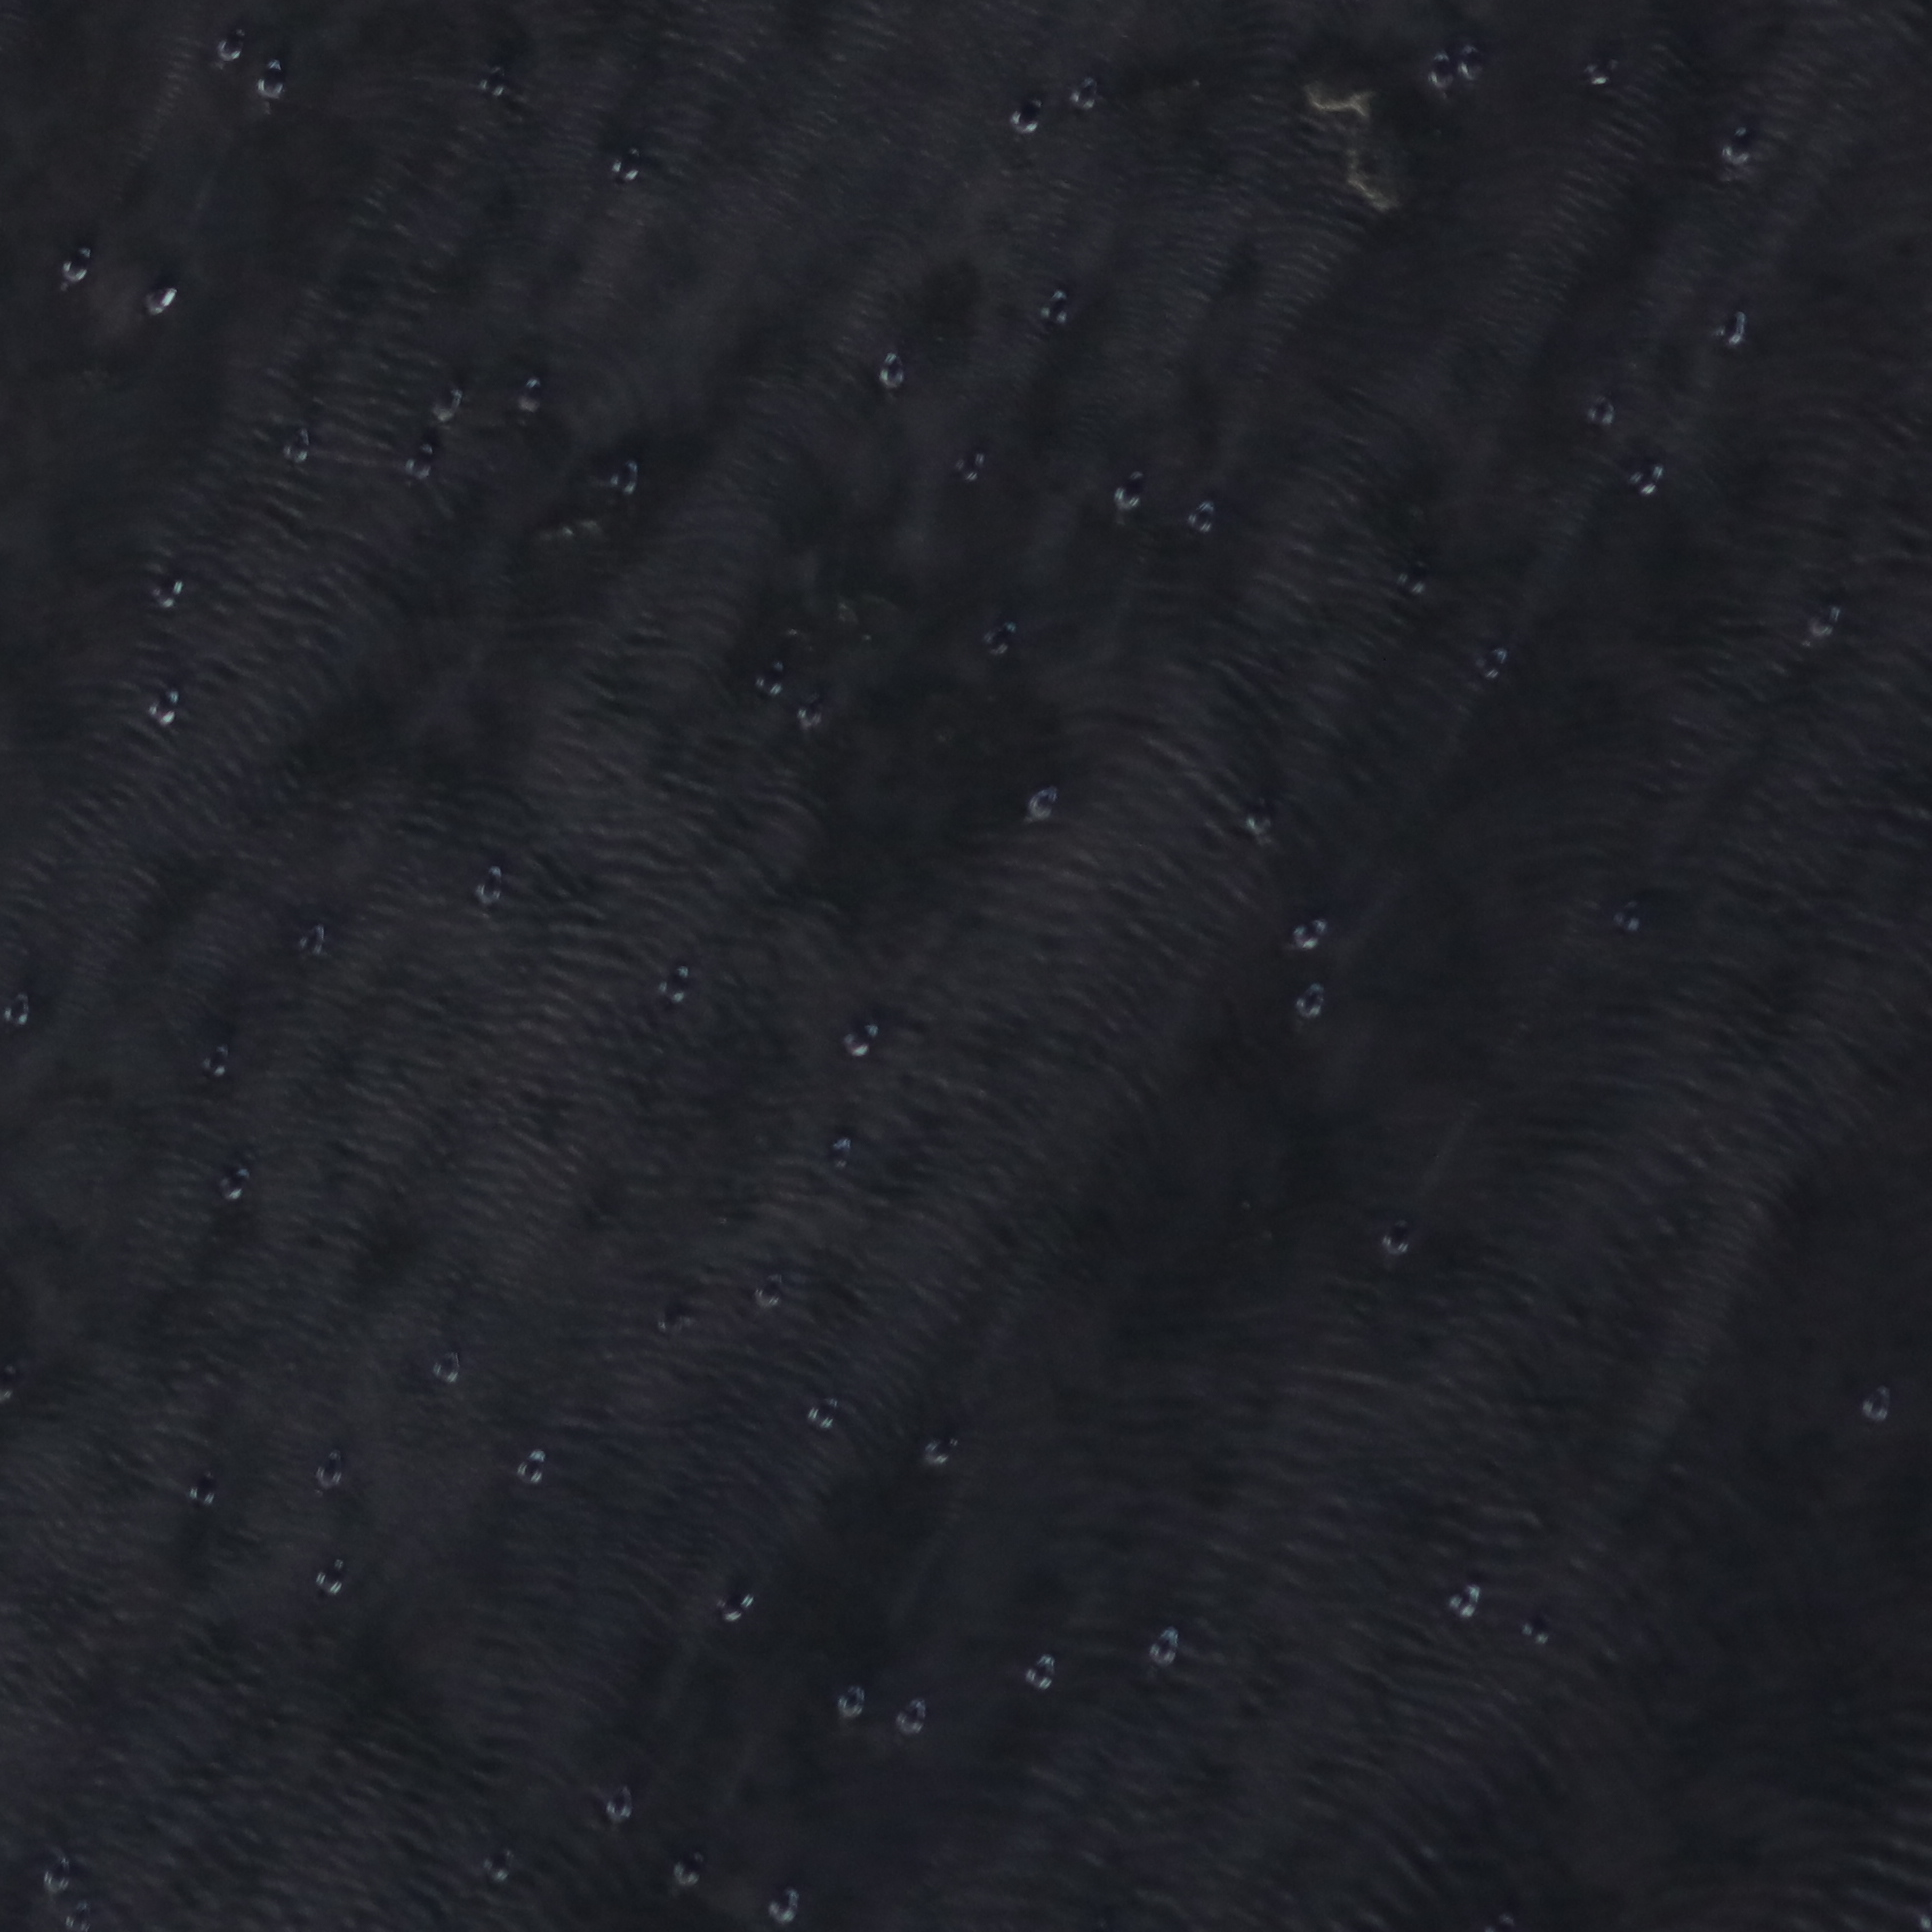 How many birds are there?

69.